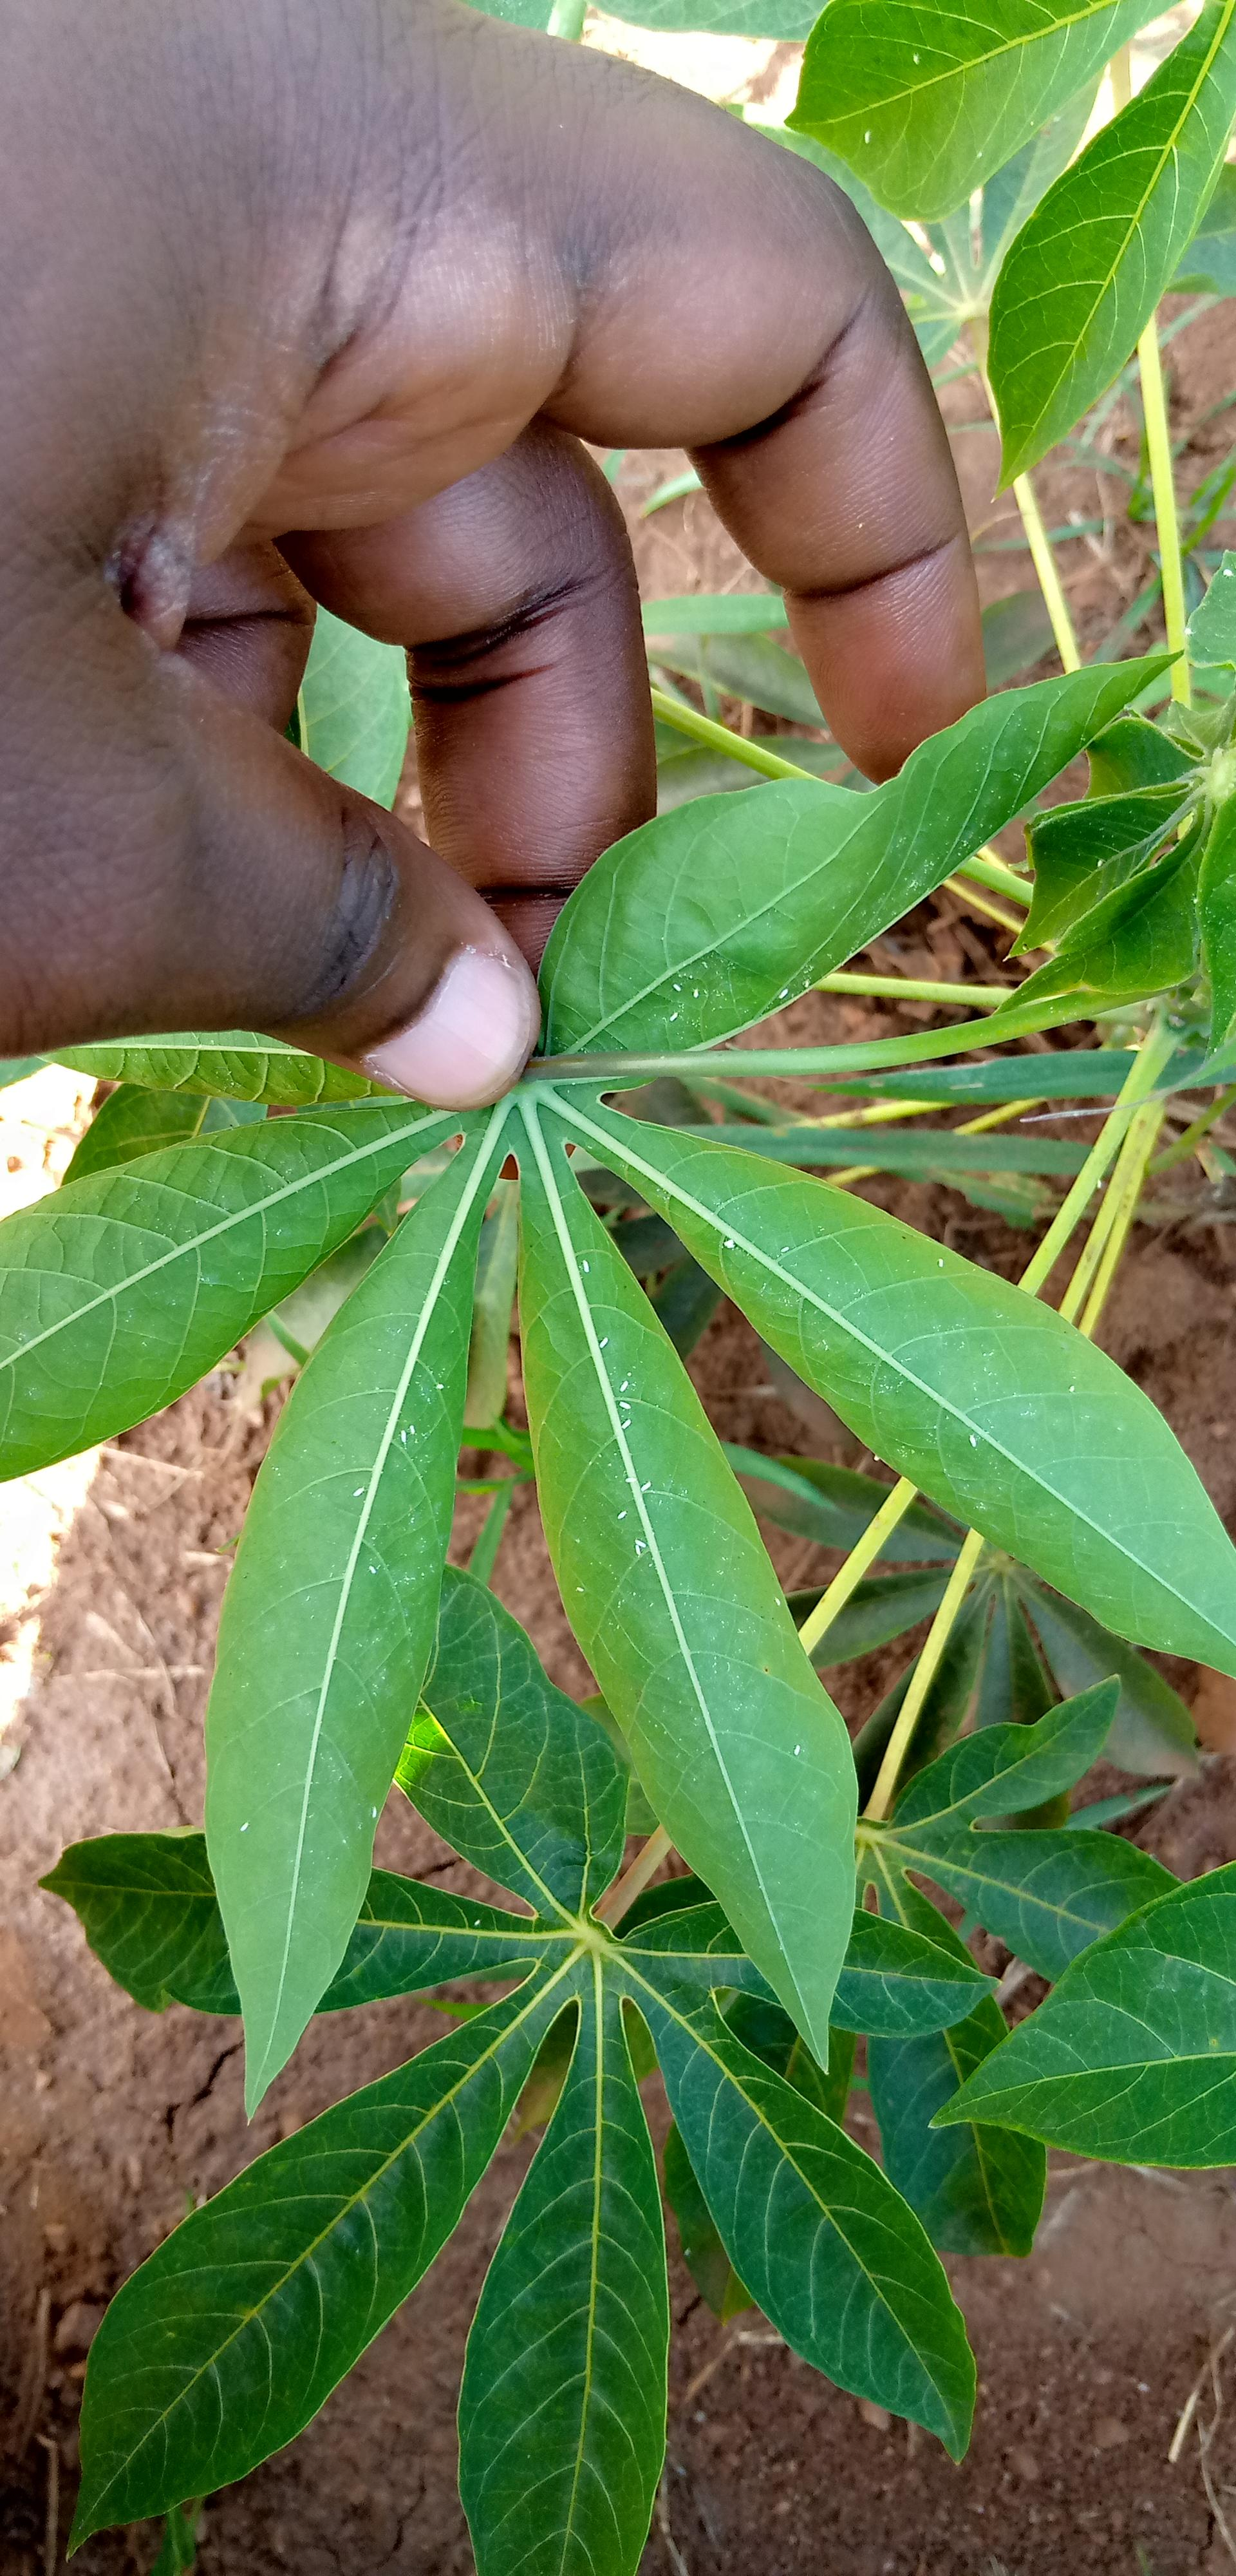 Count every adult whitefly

36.